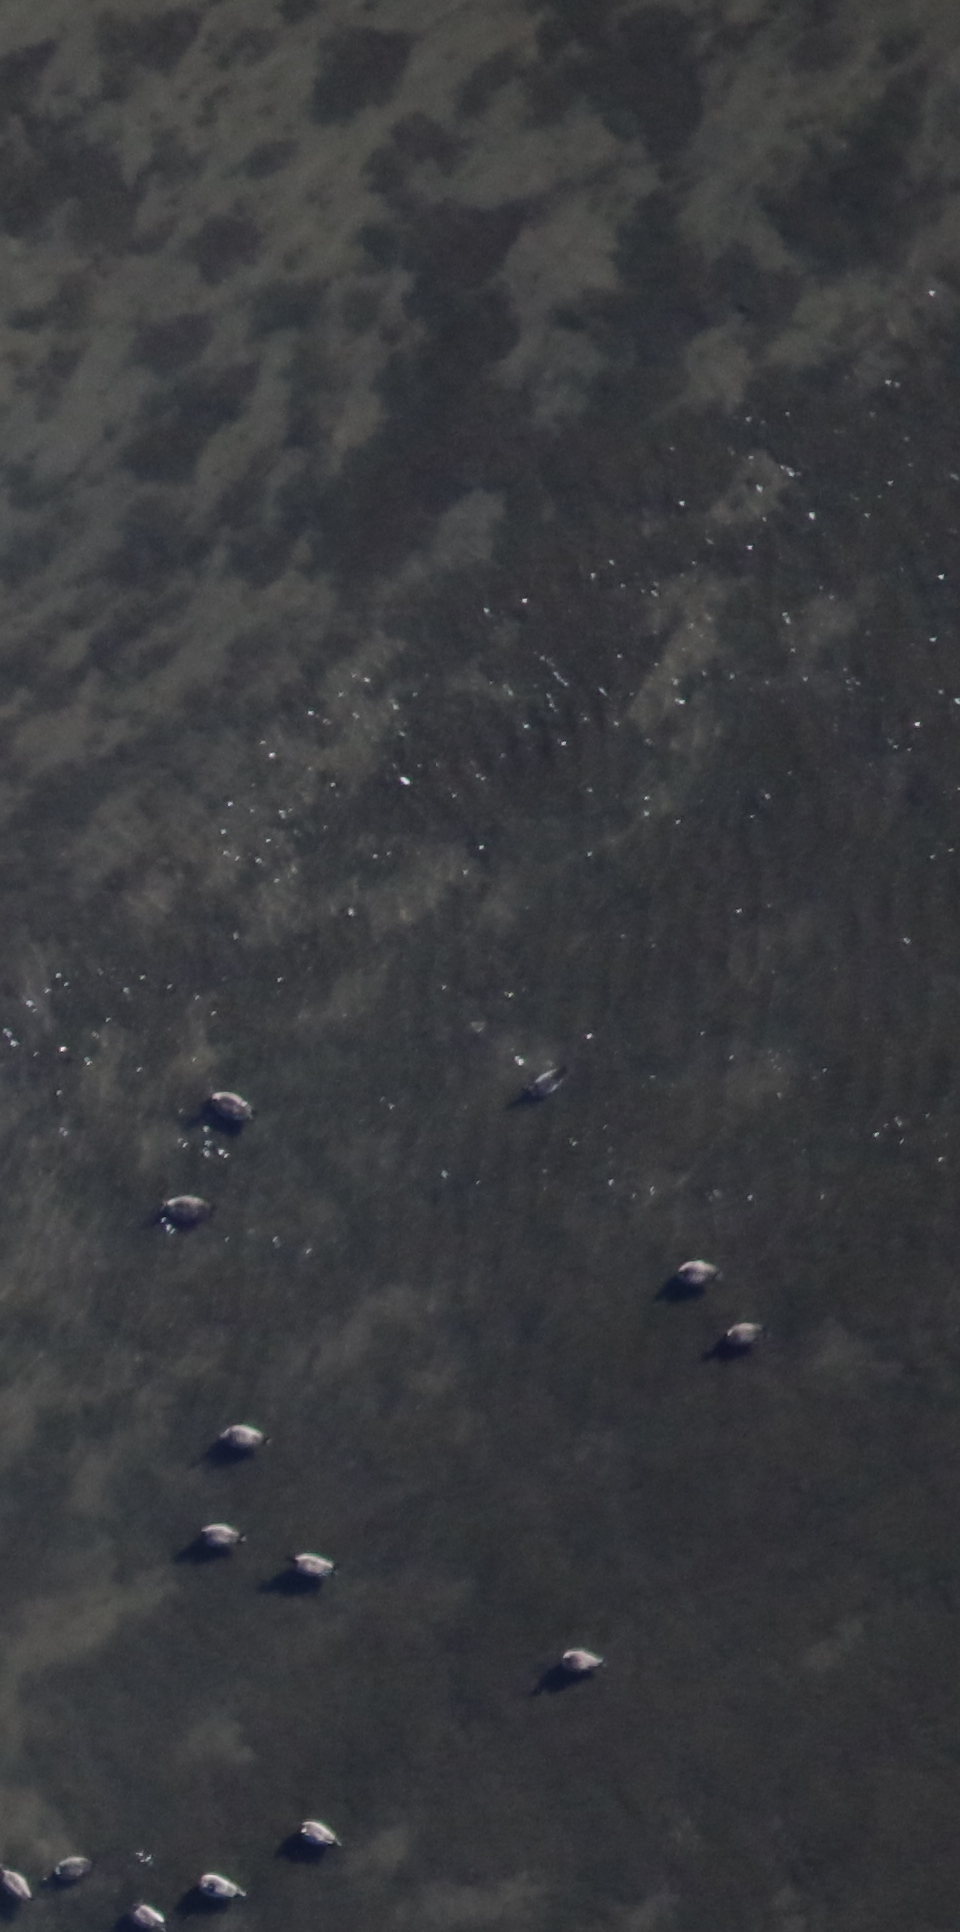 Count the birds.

14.